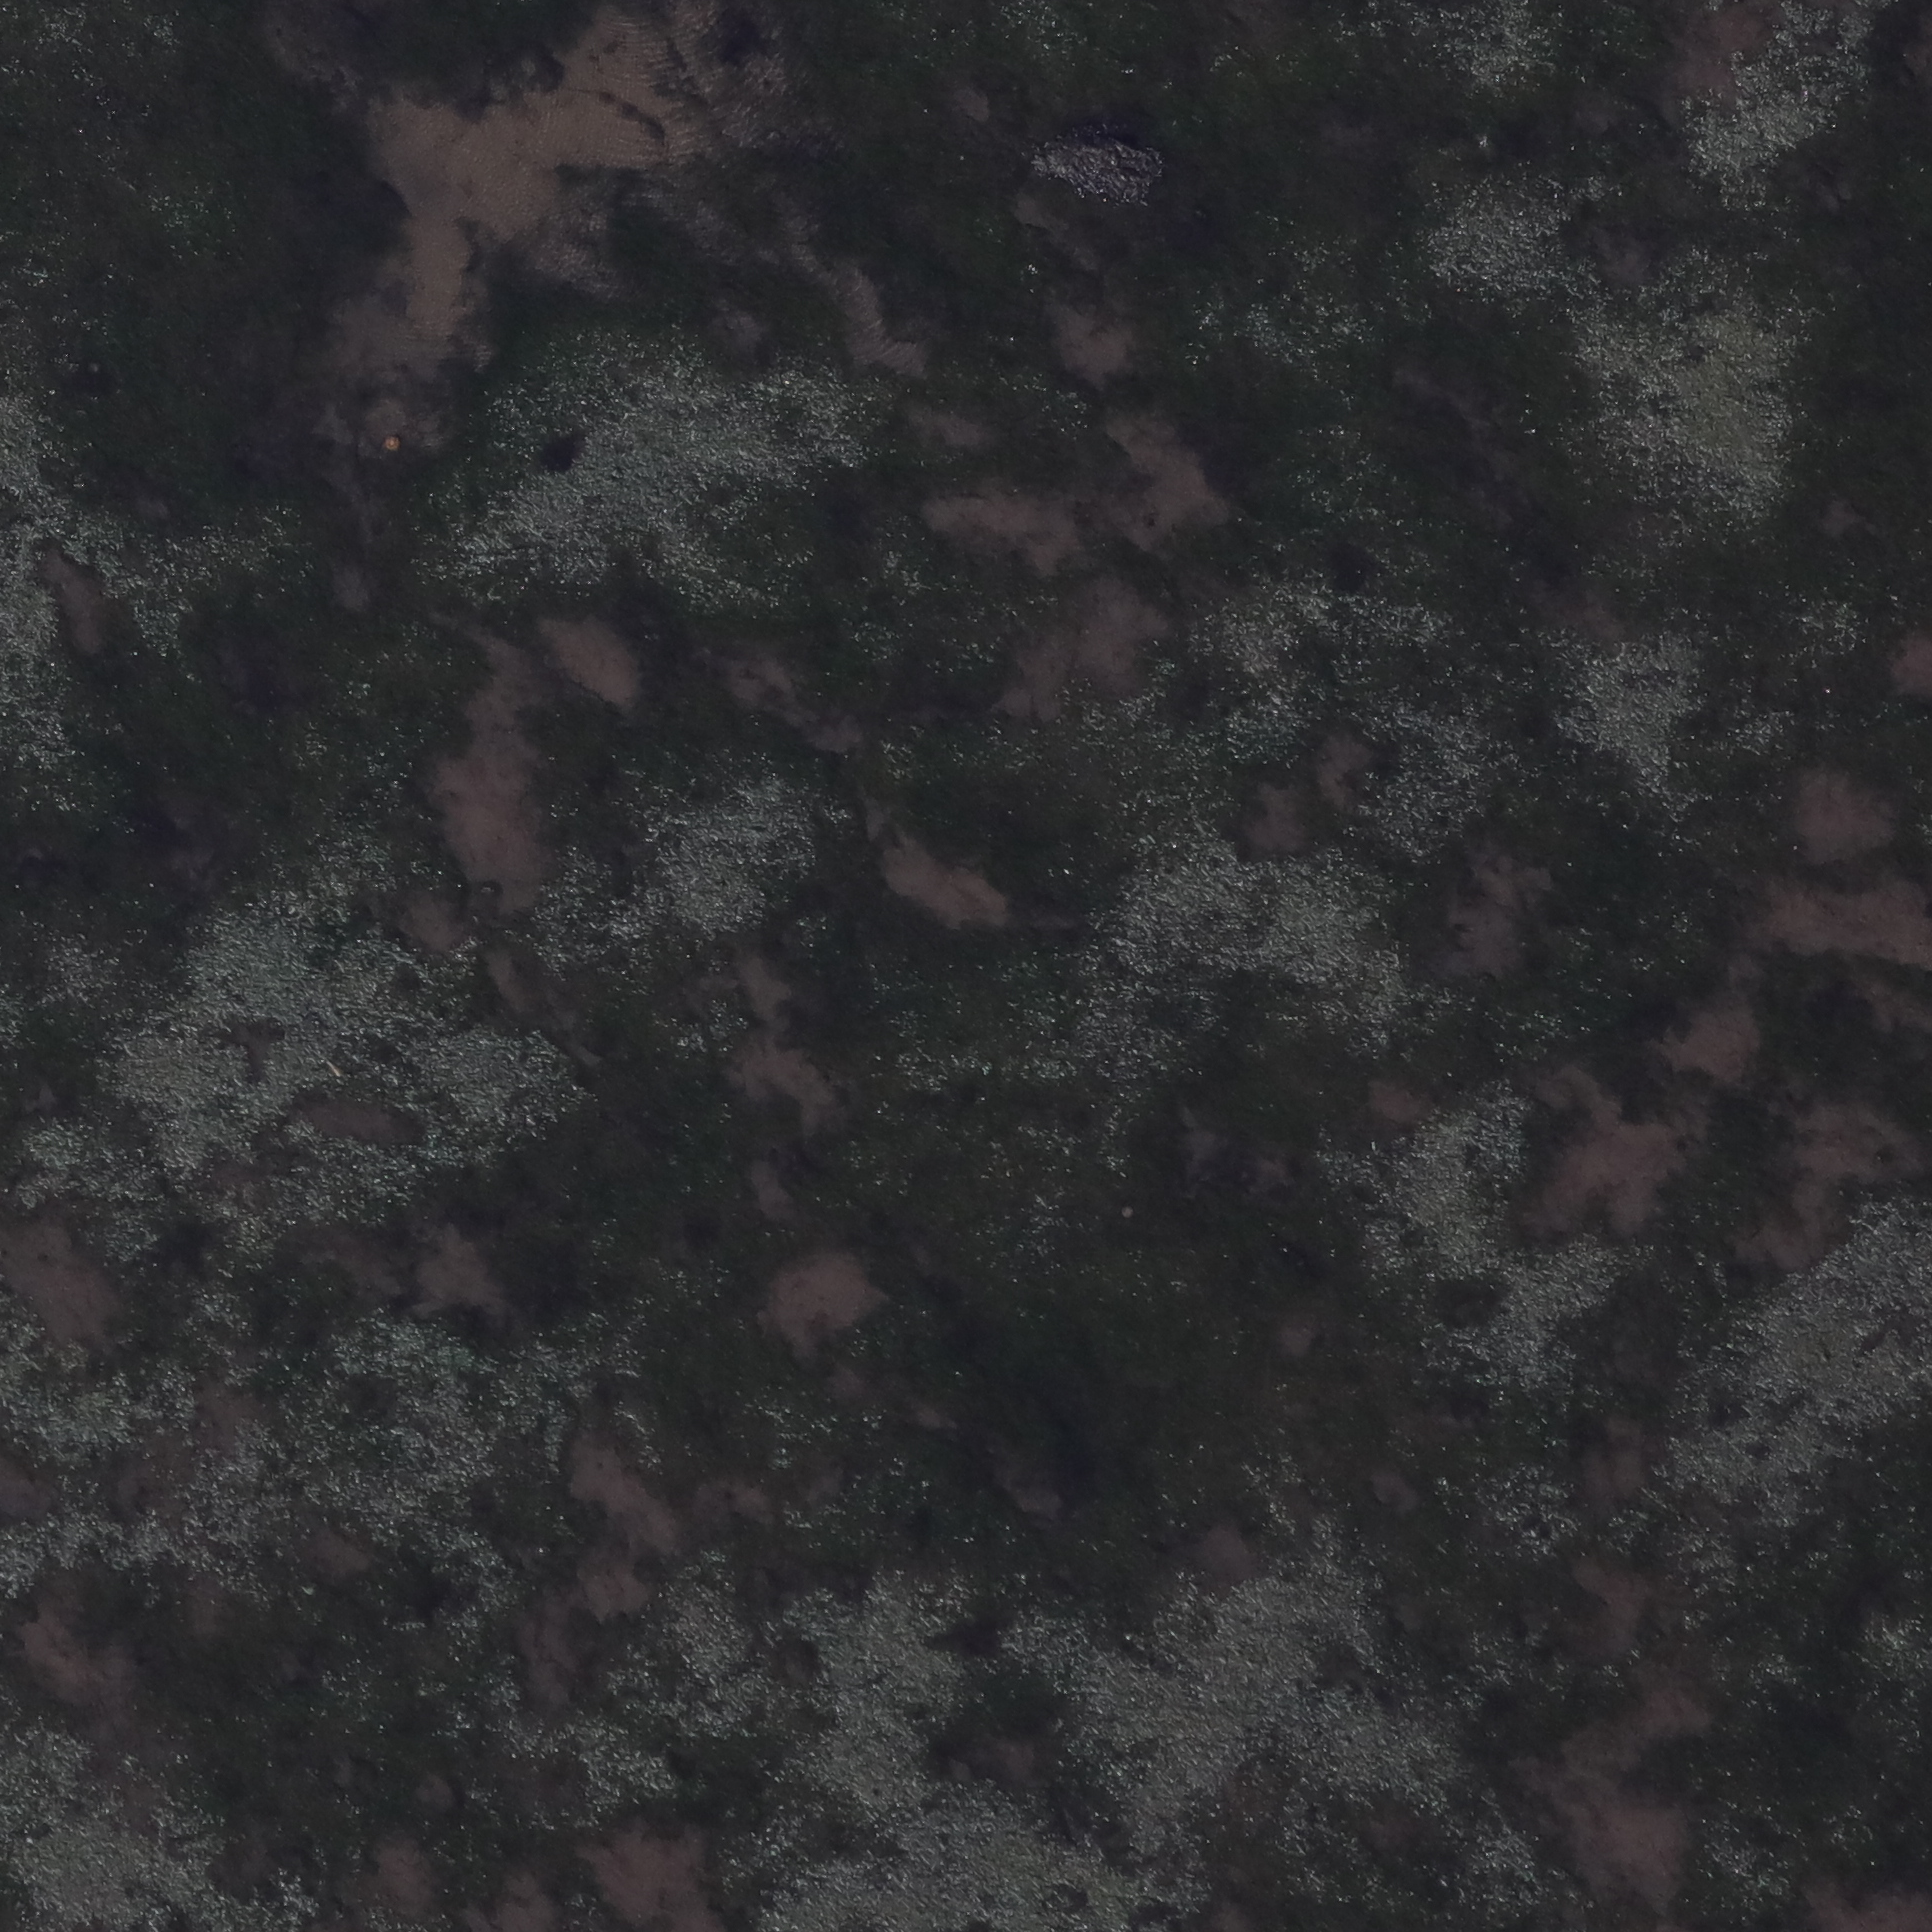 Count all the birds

0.